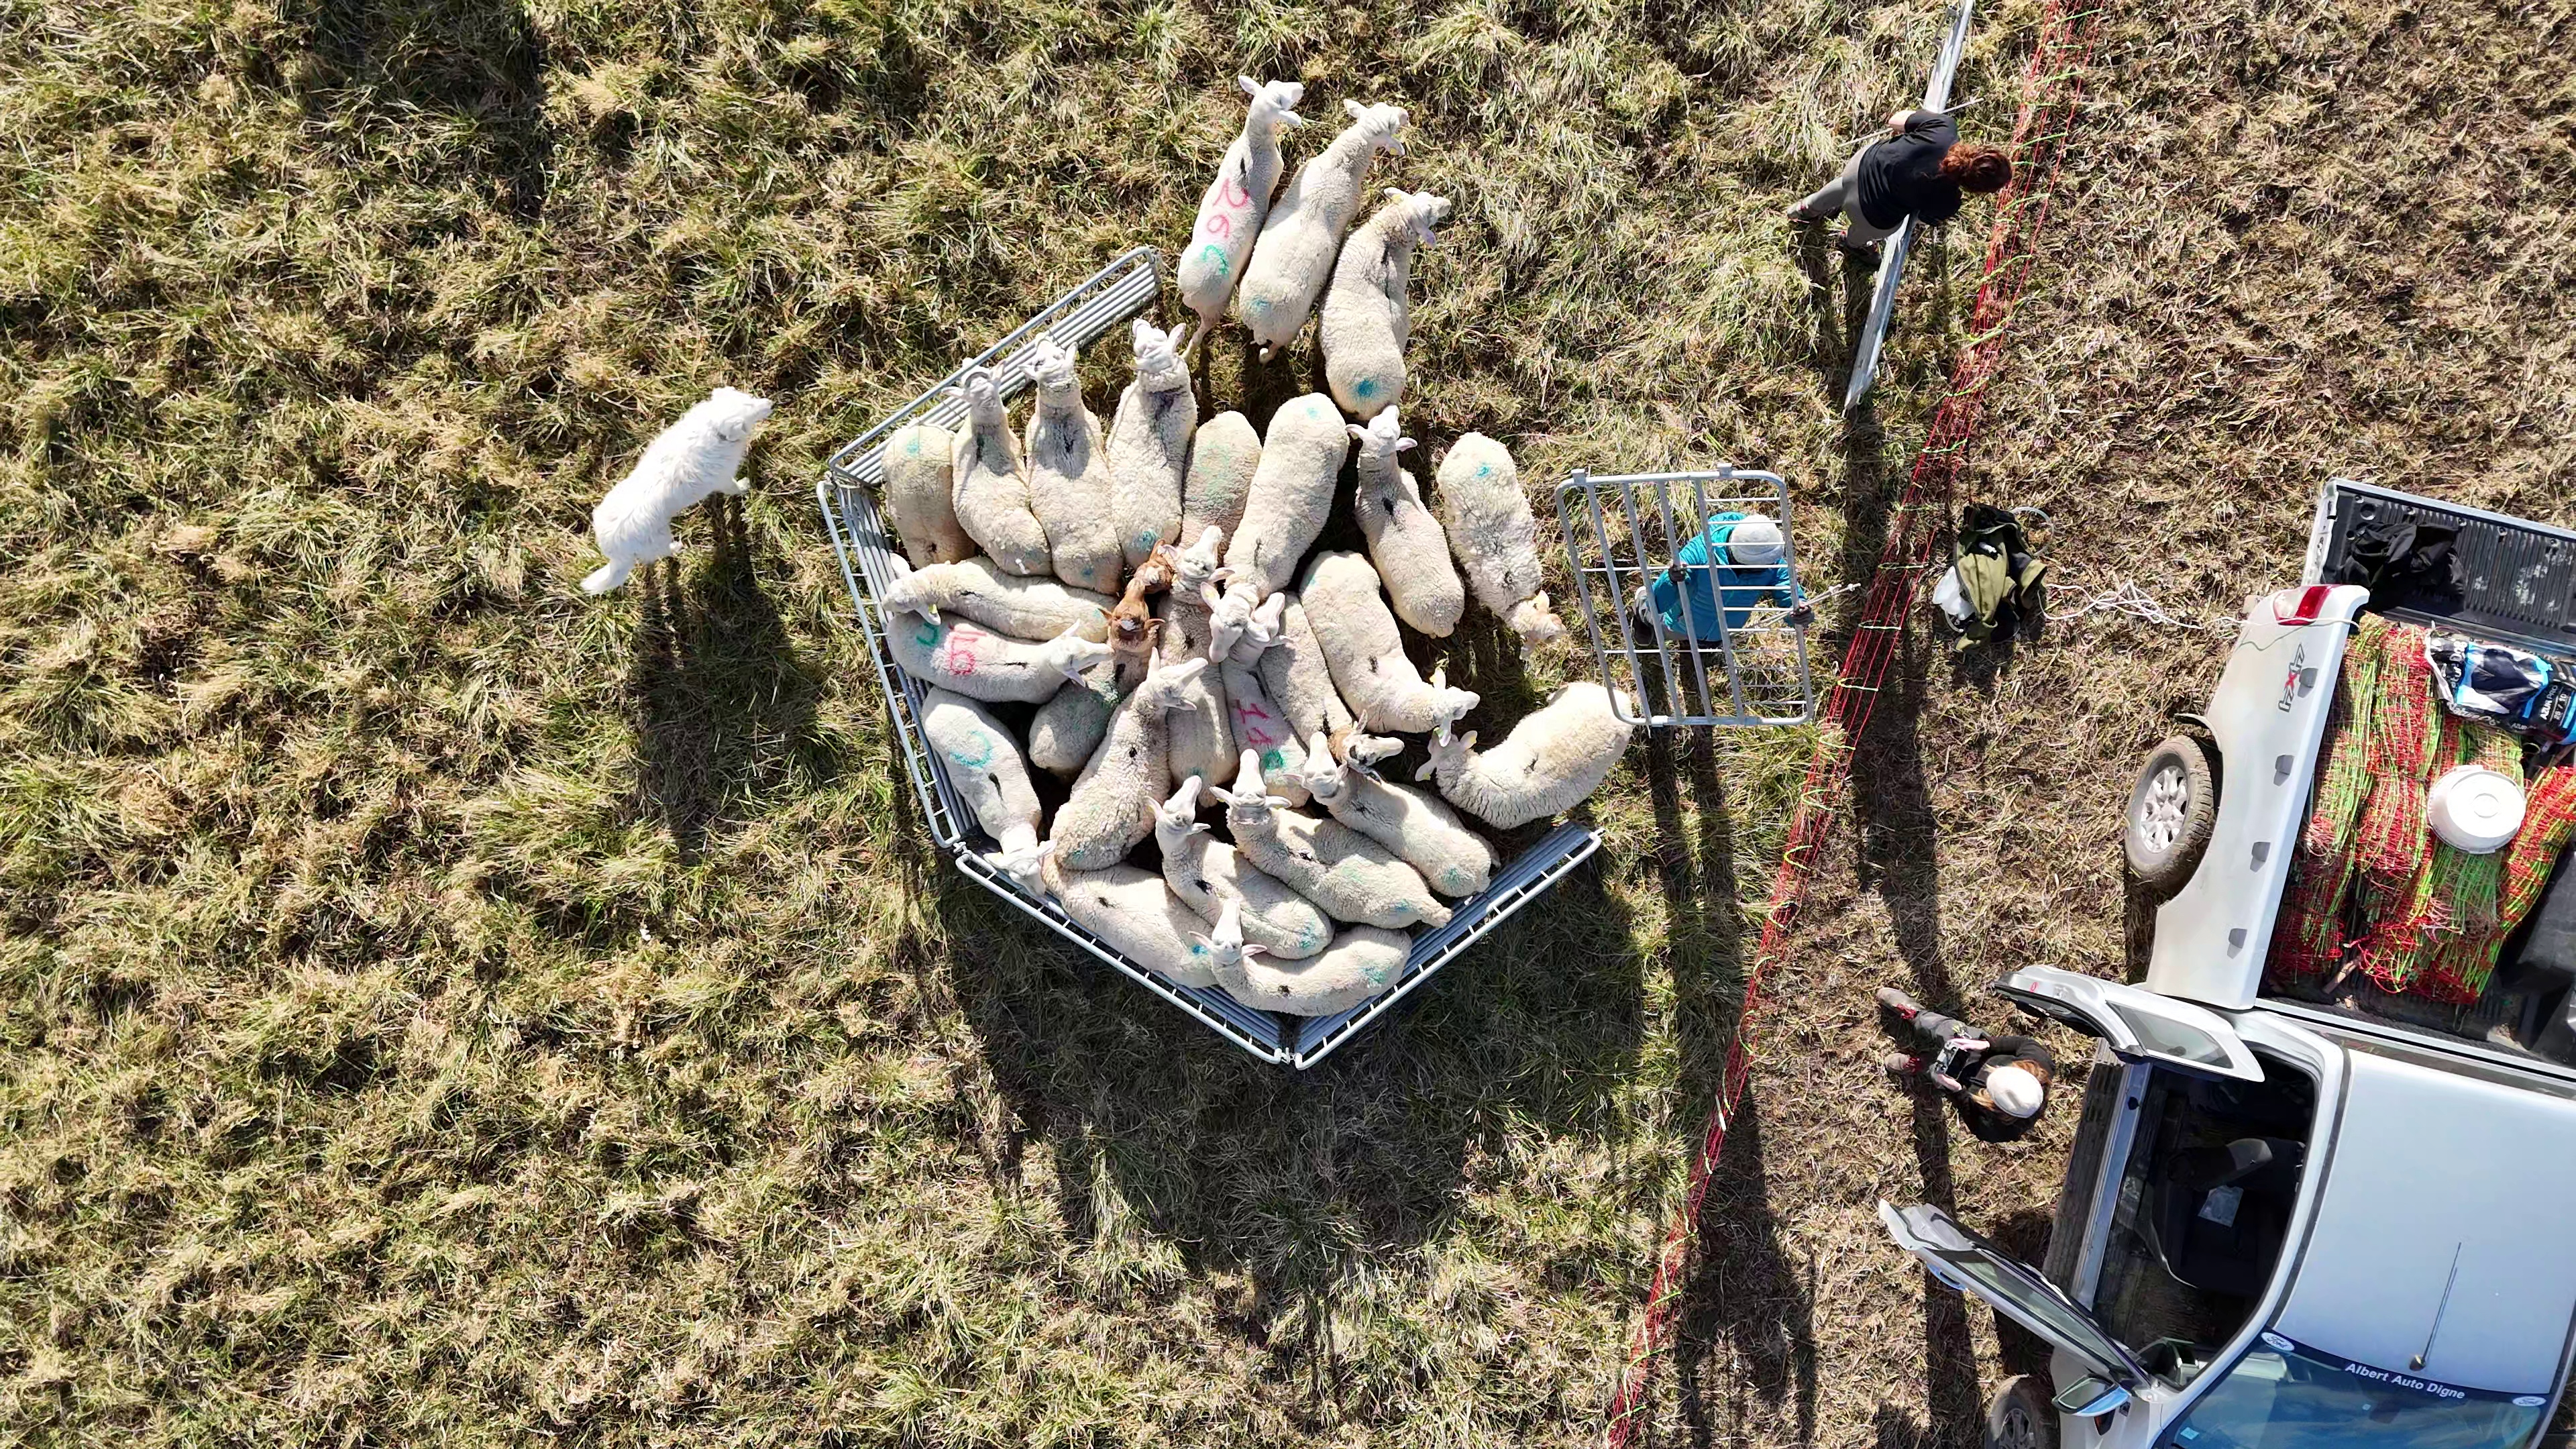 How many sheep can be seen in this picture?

27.